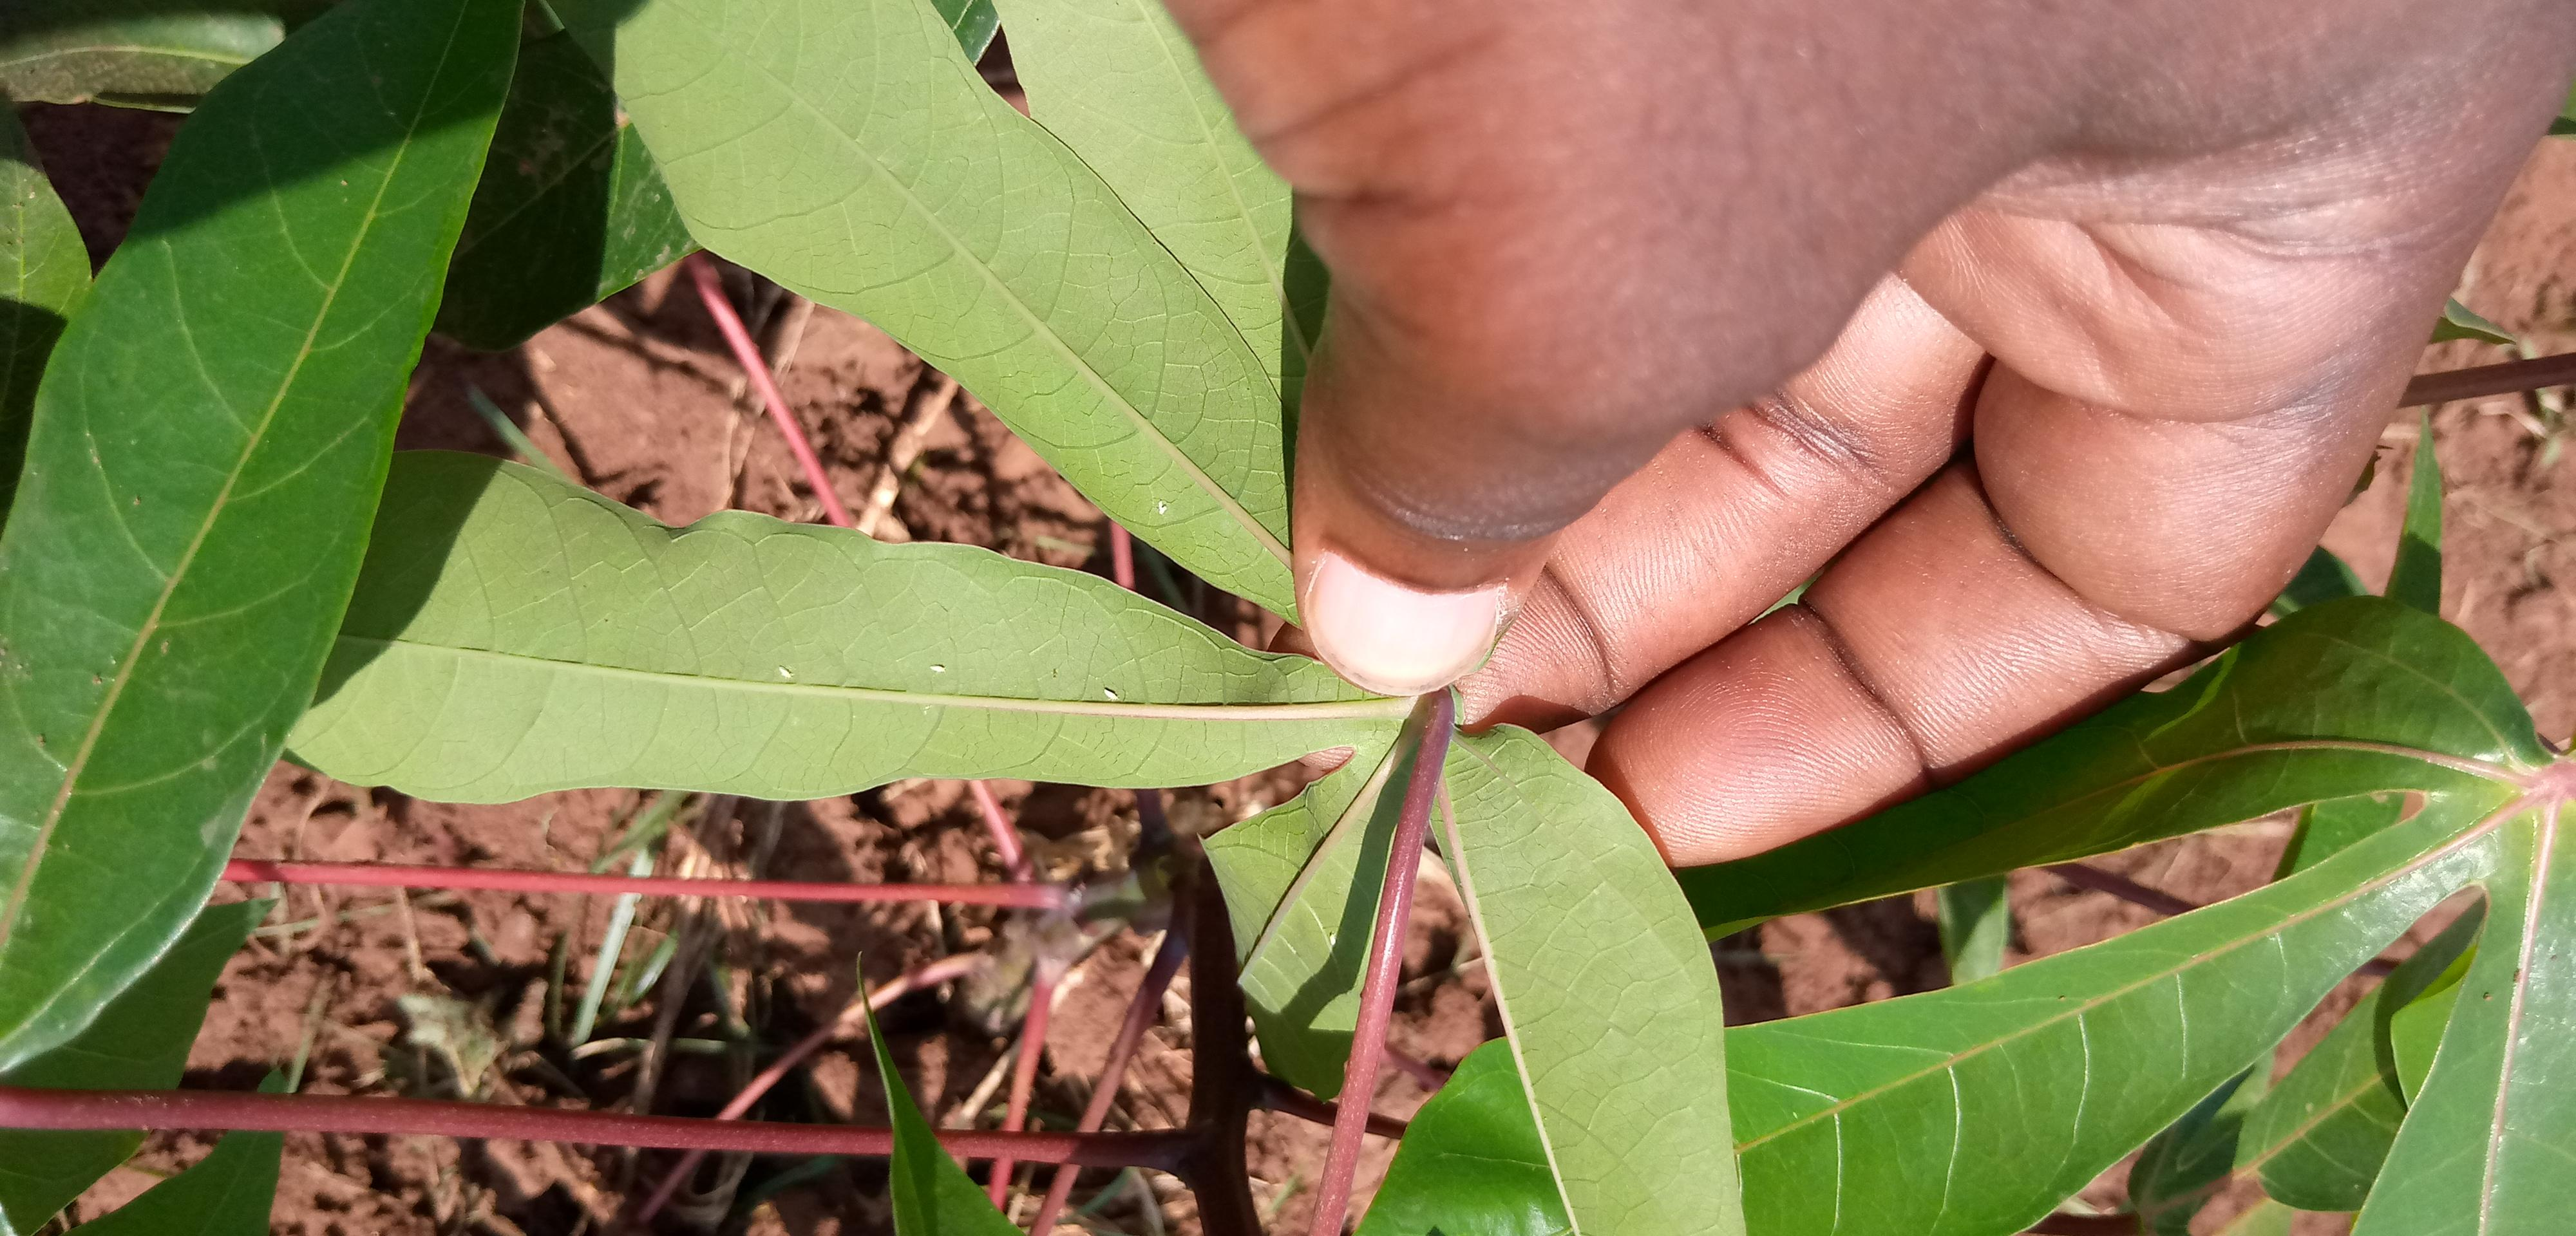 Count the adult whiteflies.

5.